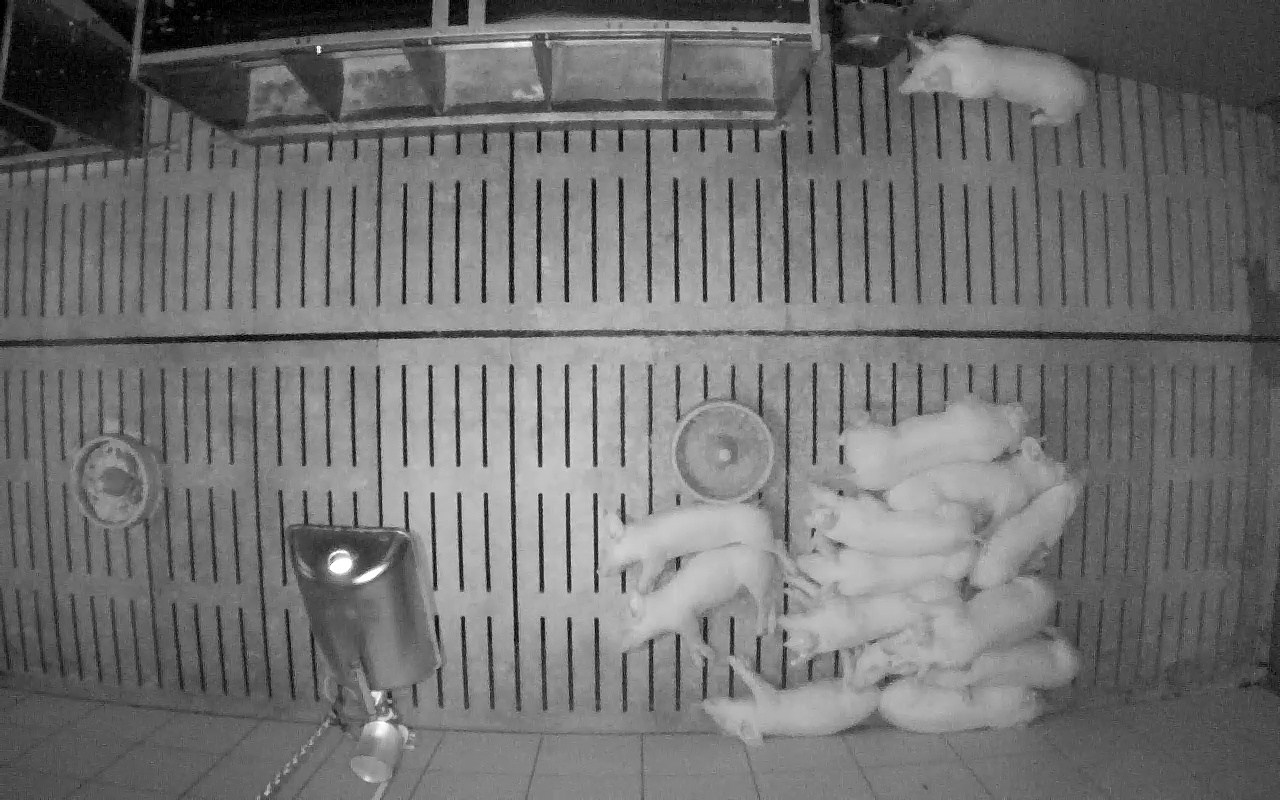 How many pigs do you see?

14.